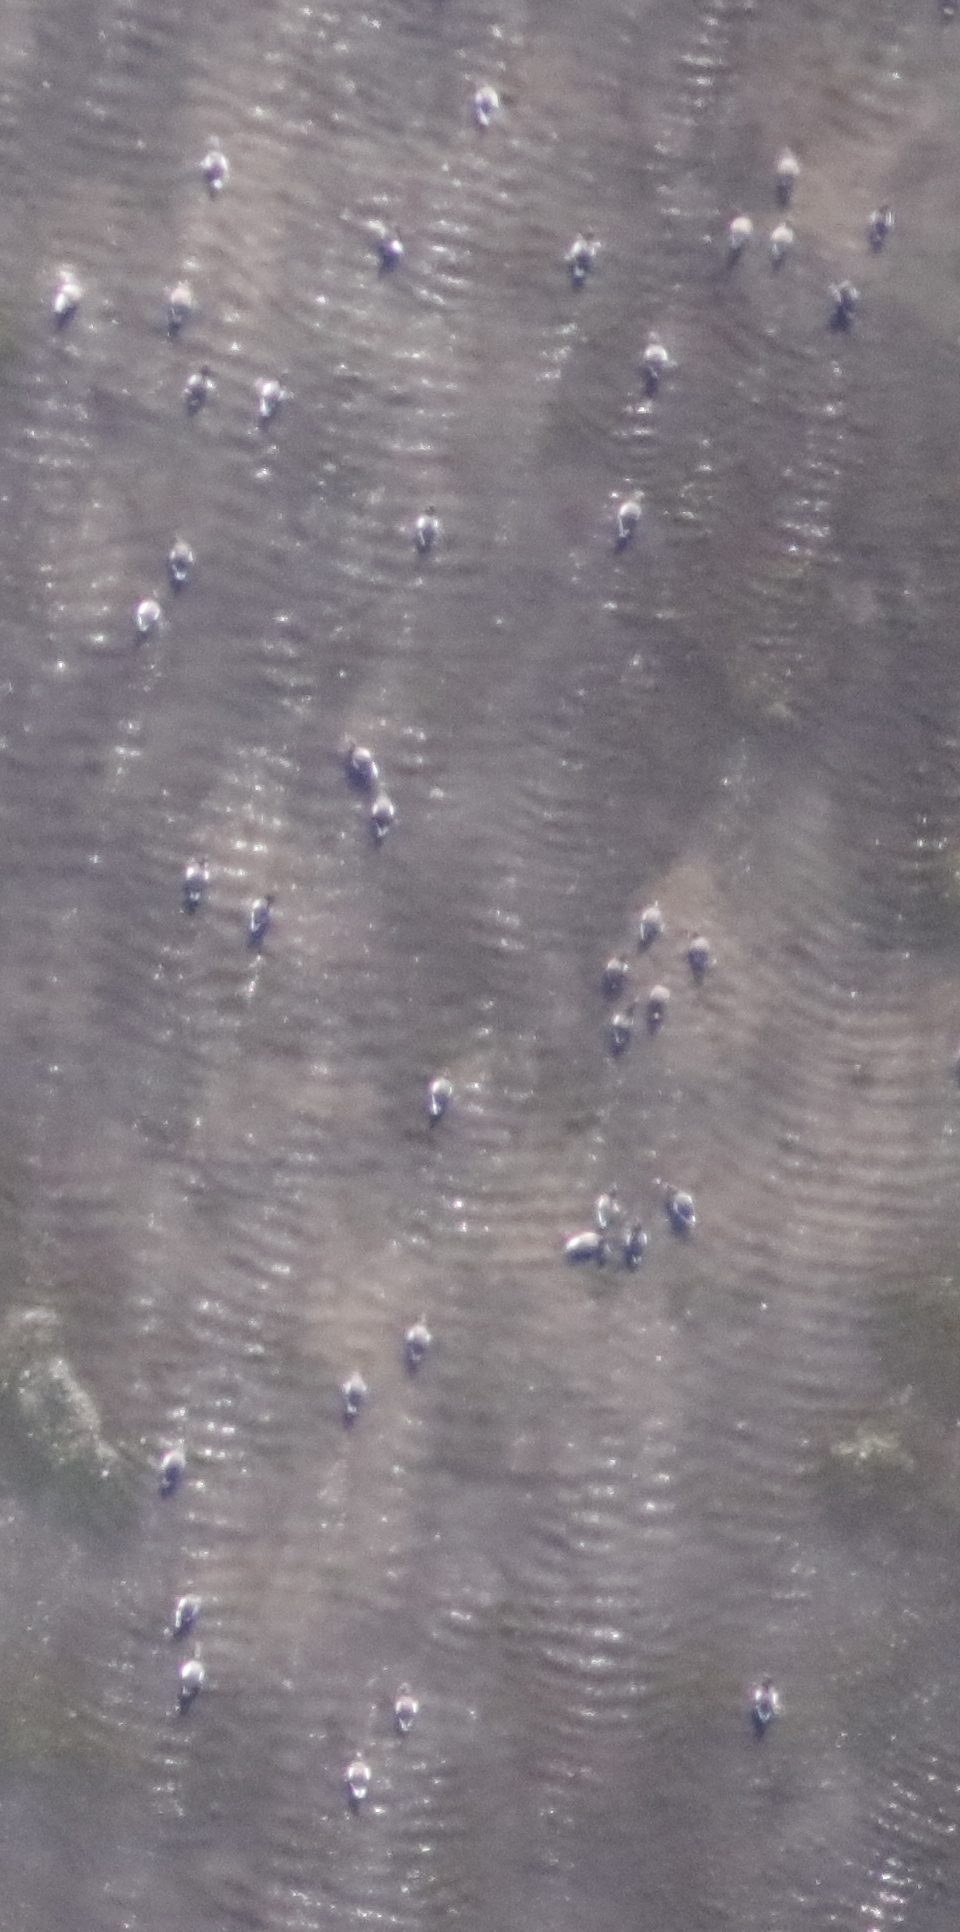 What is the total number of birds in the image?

40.